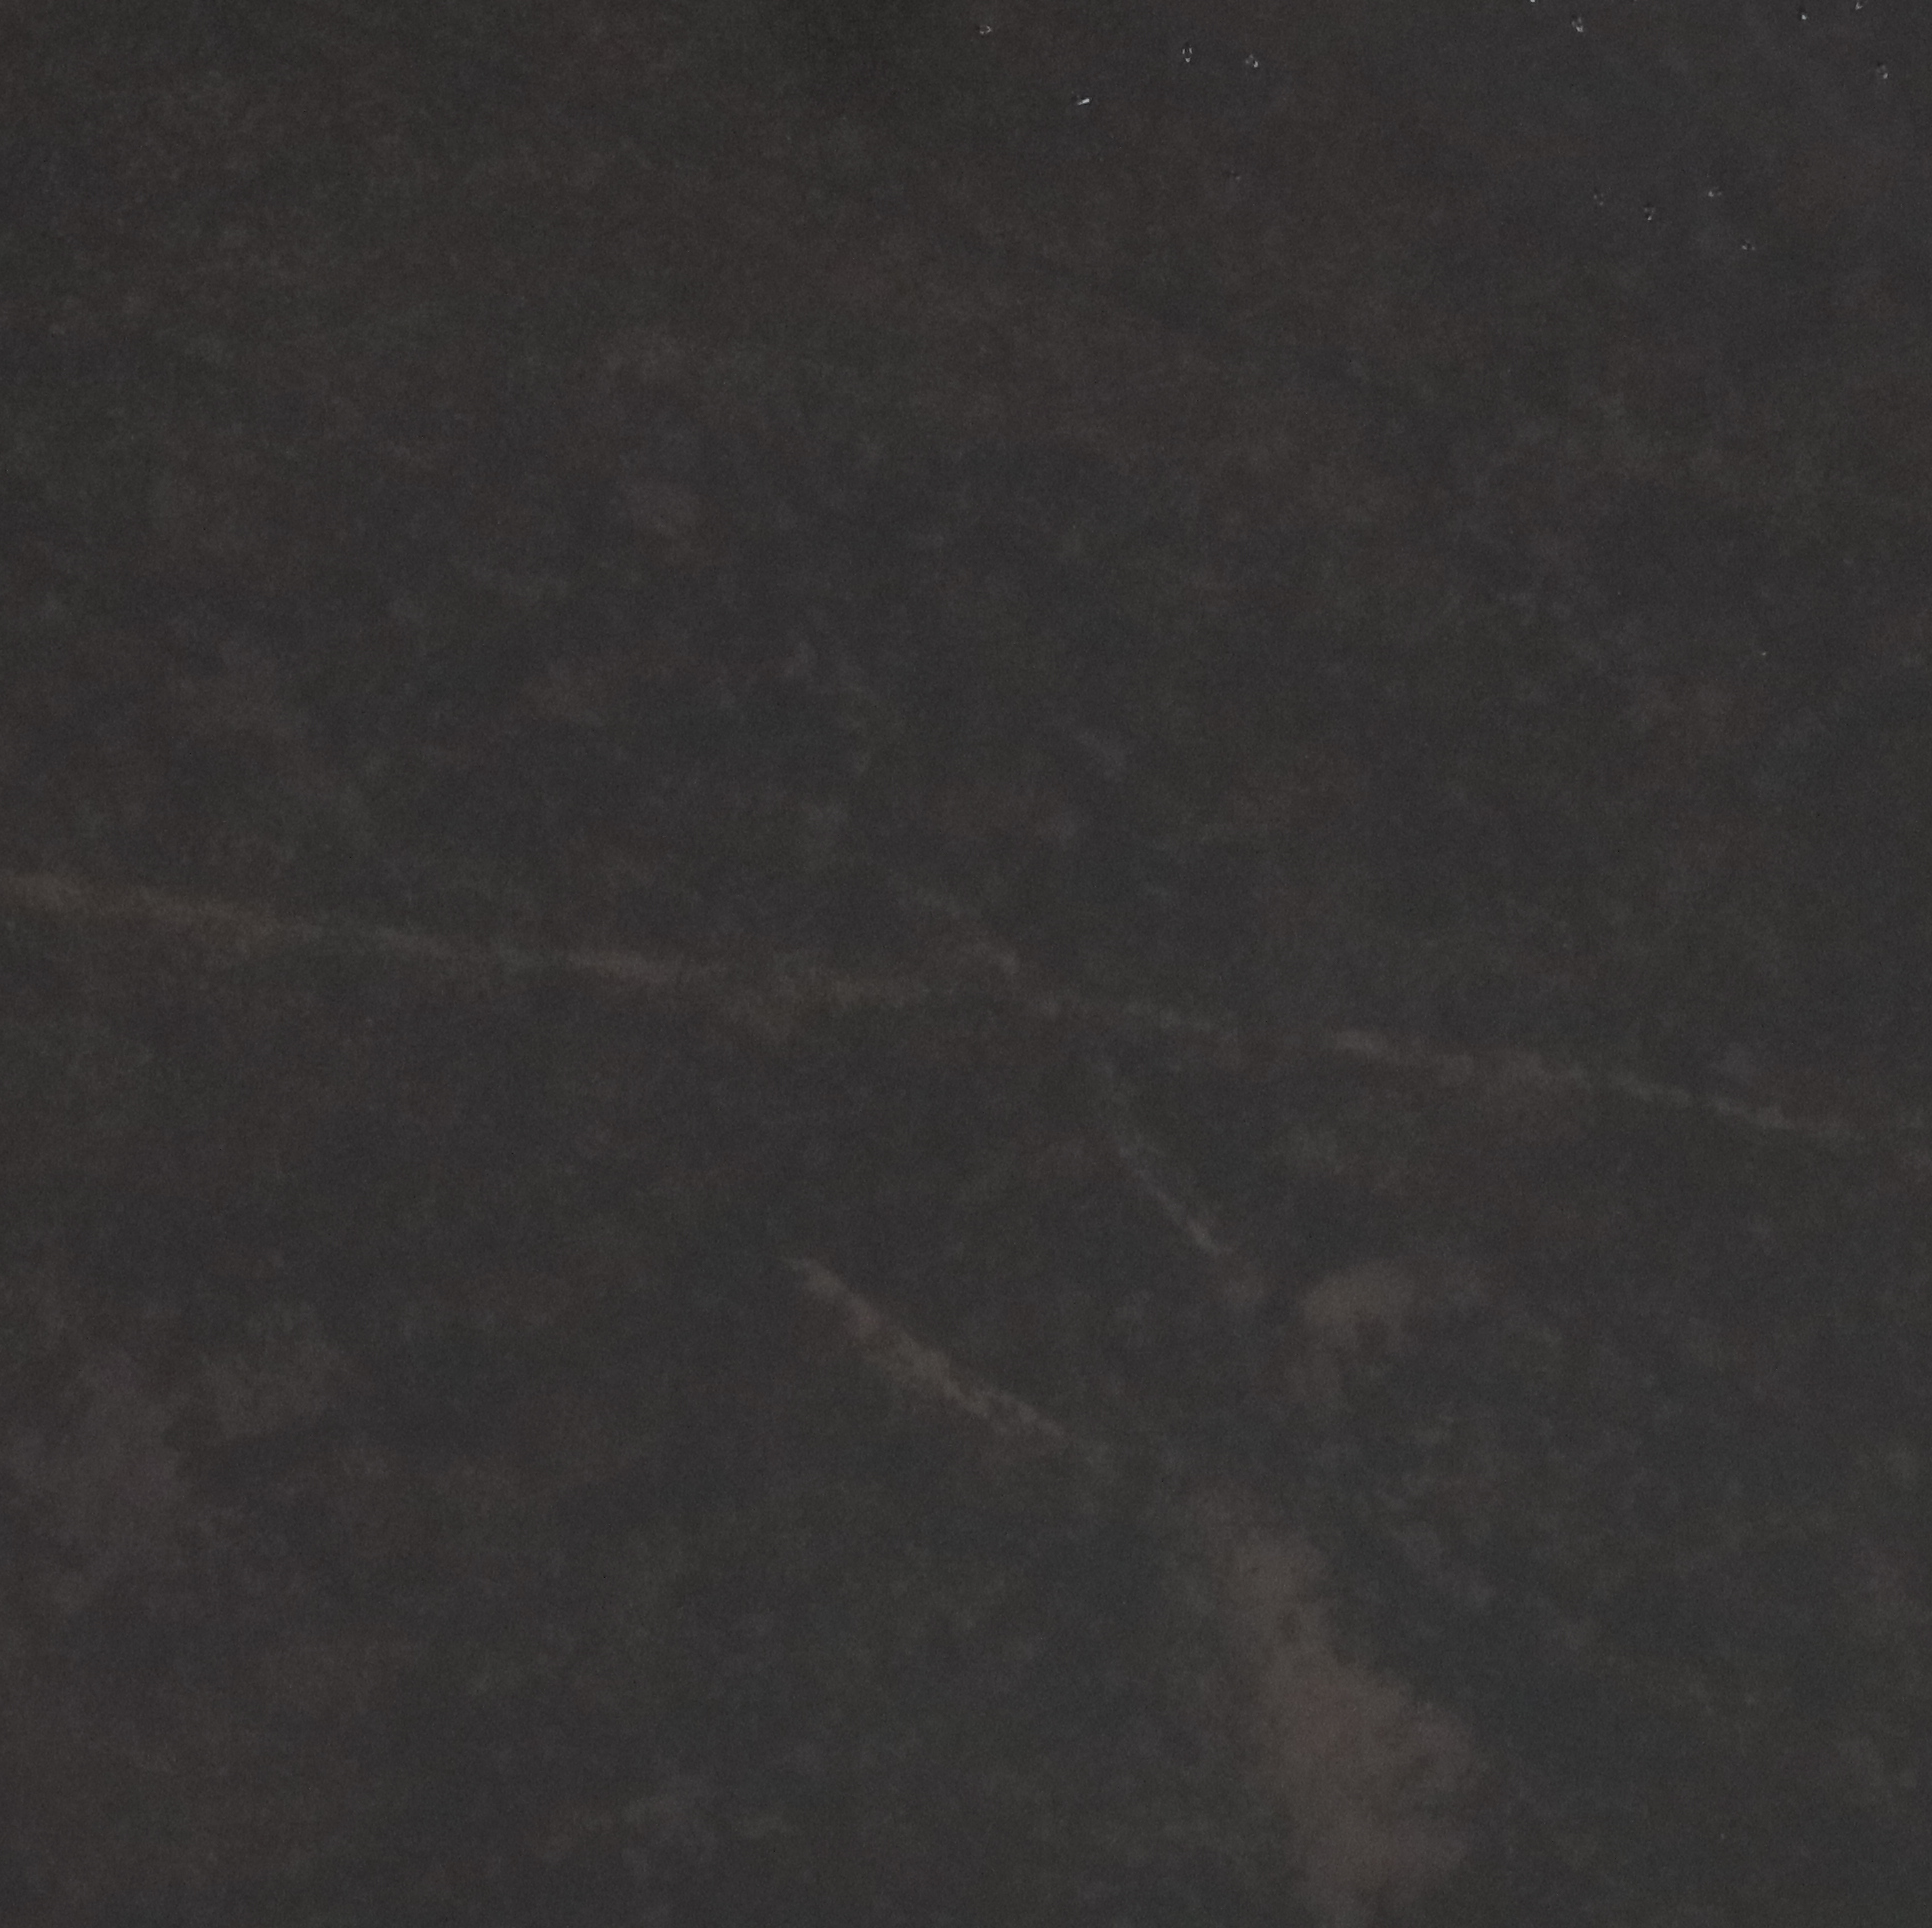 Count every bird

13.